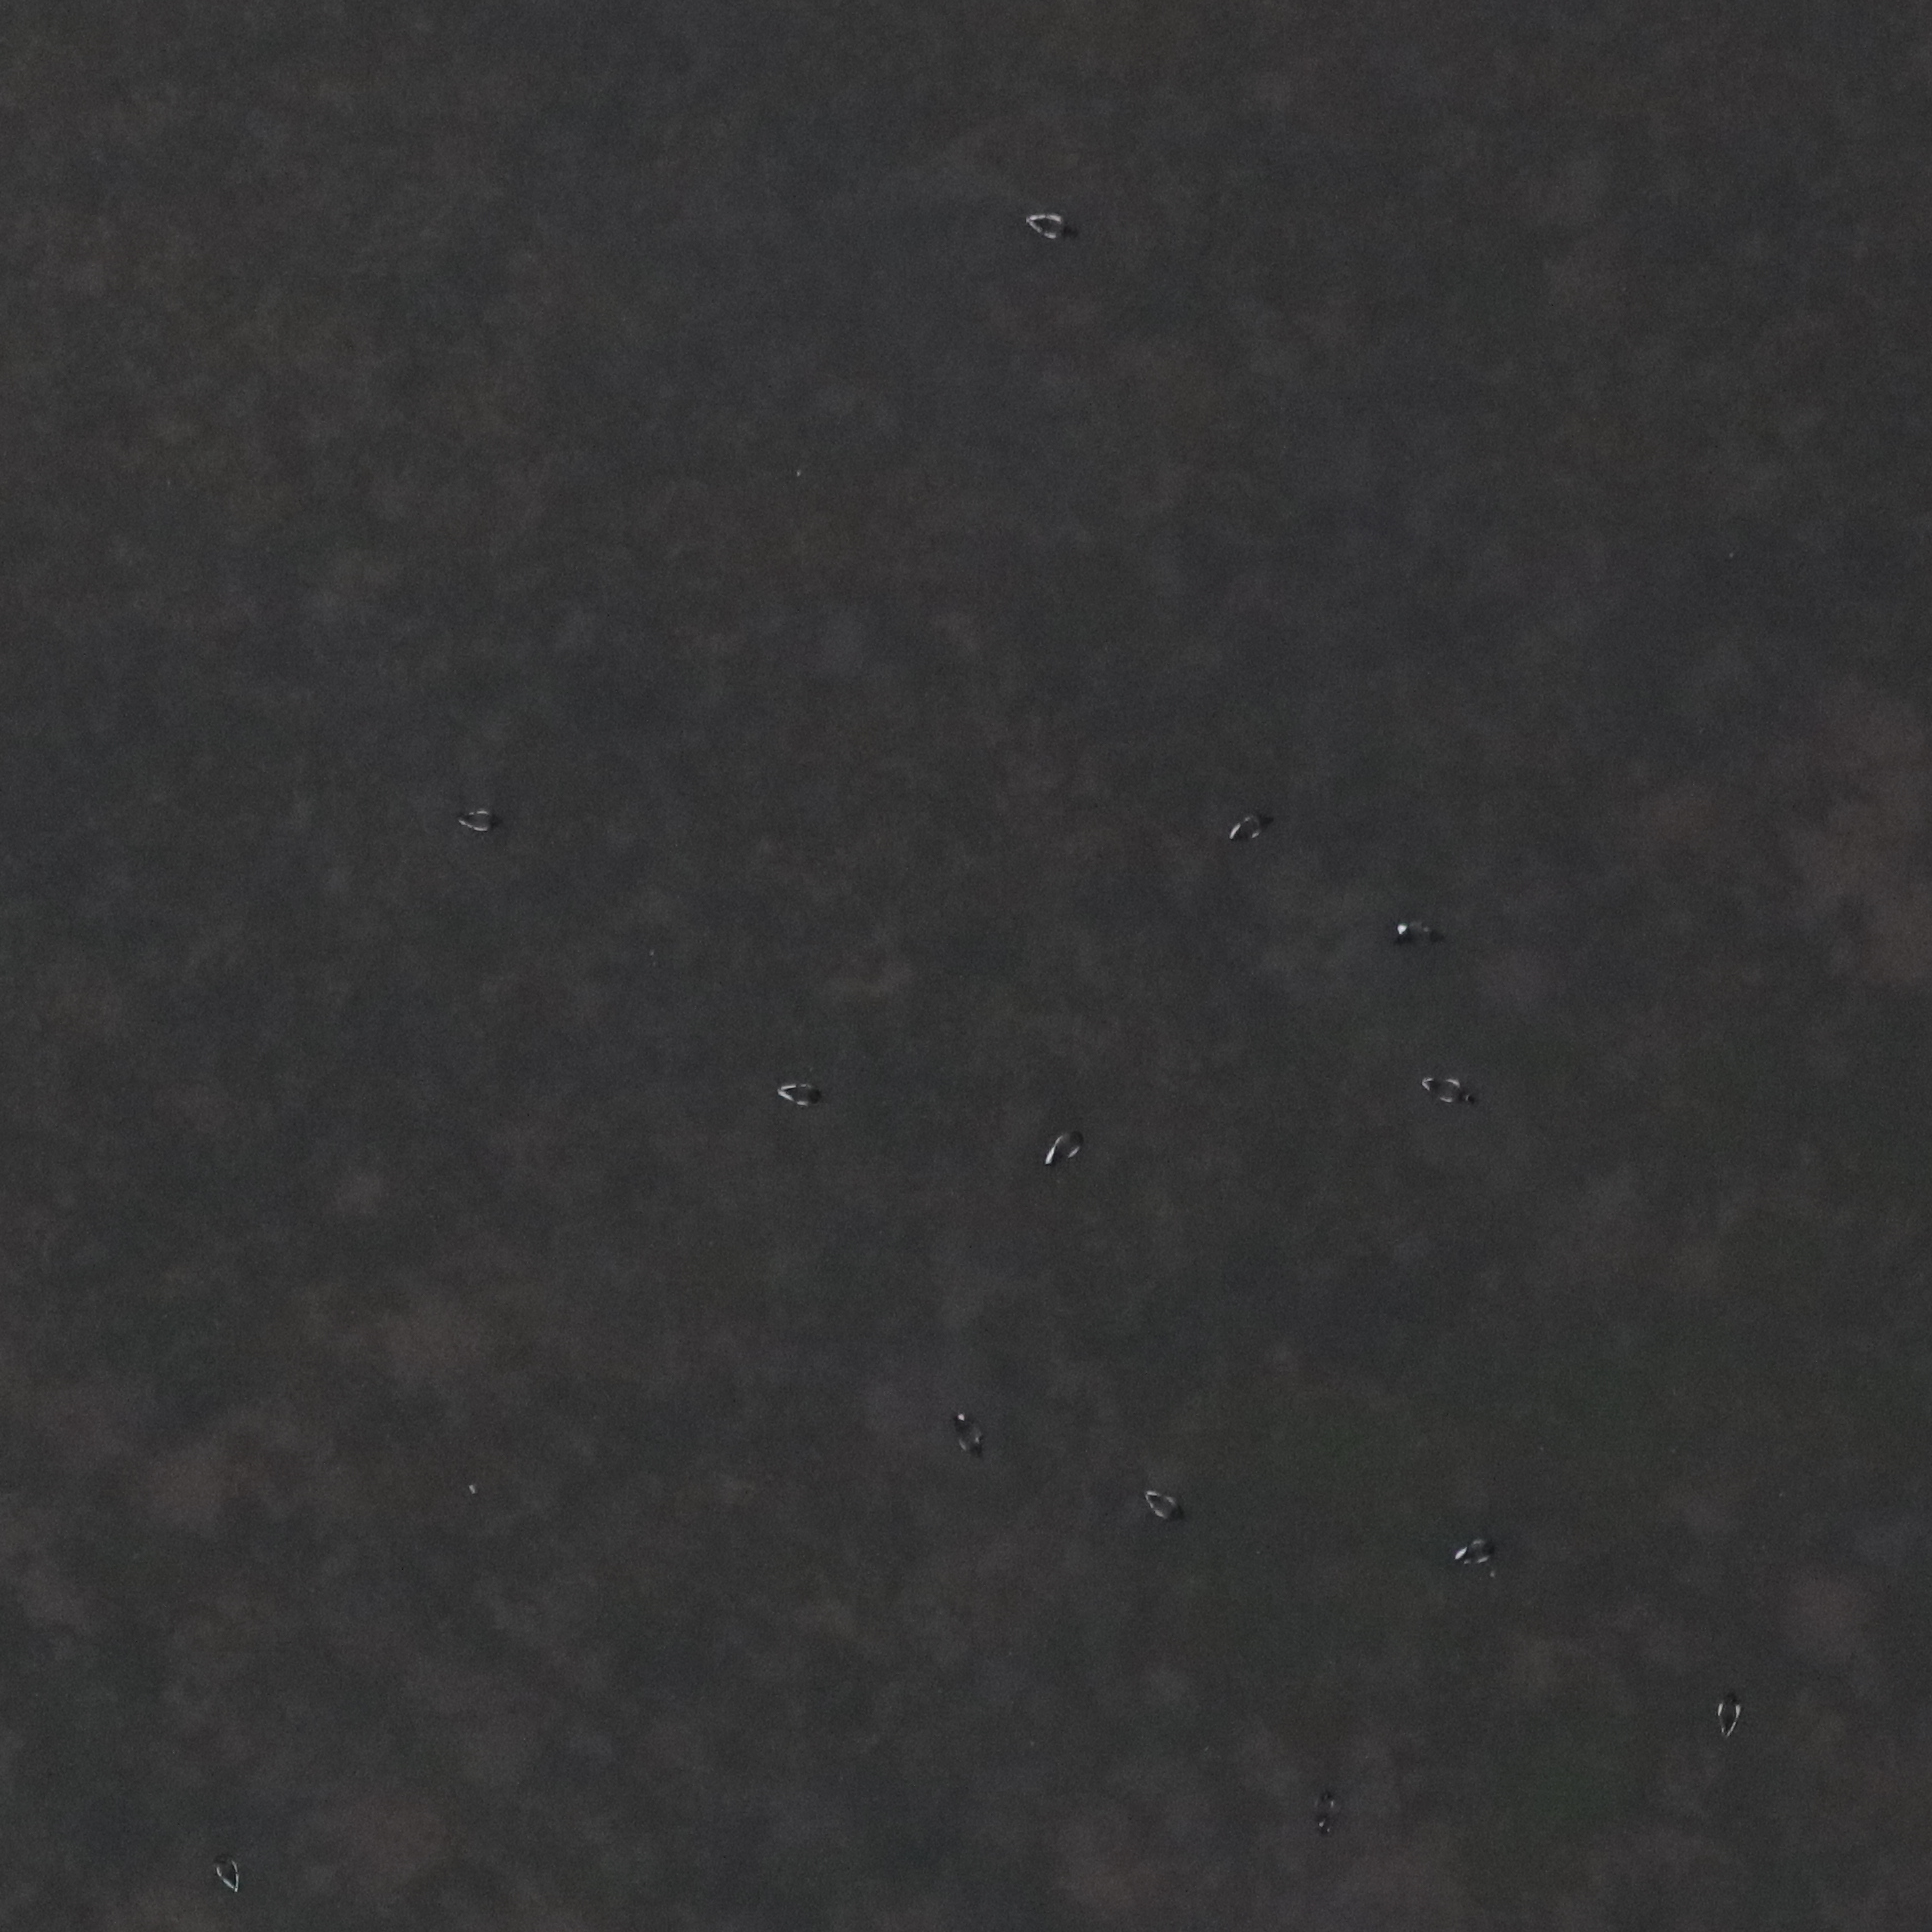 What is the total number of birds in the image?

13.